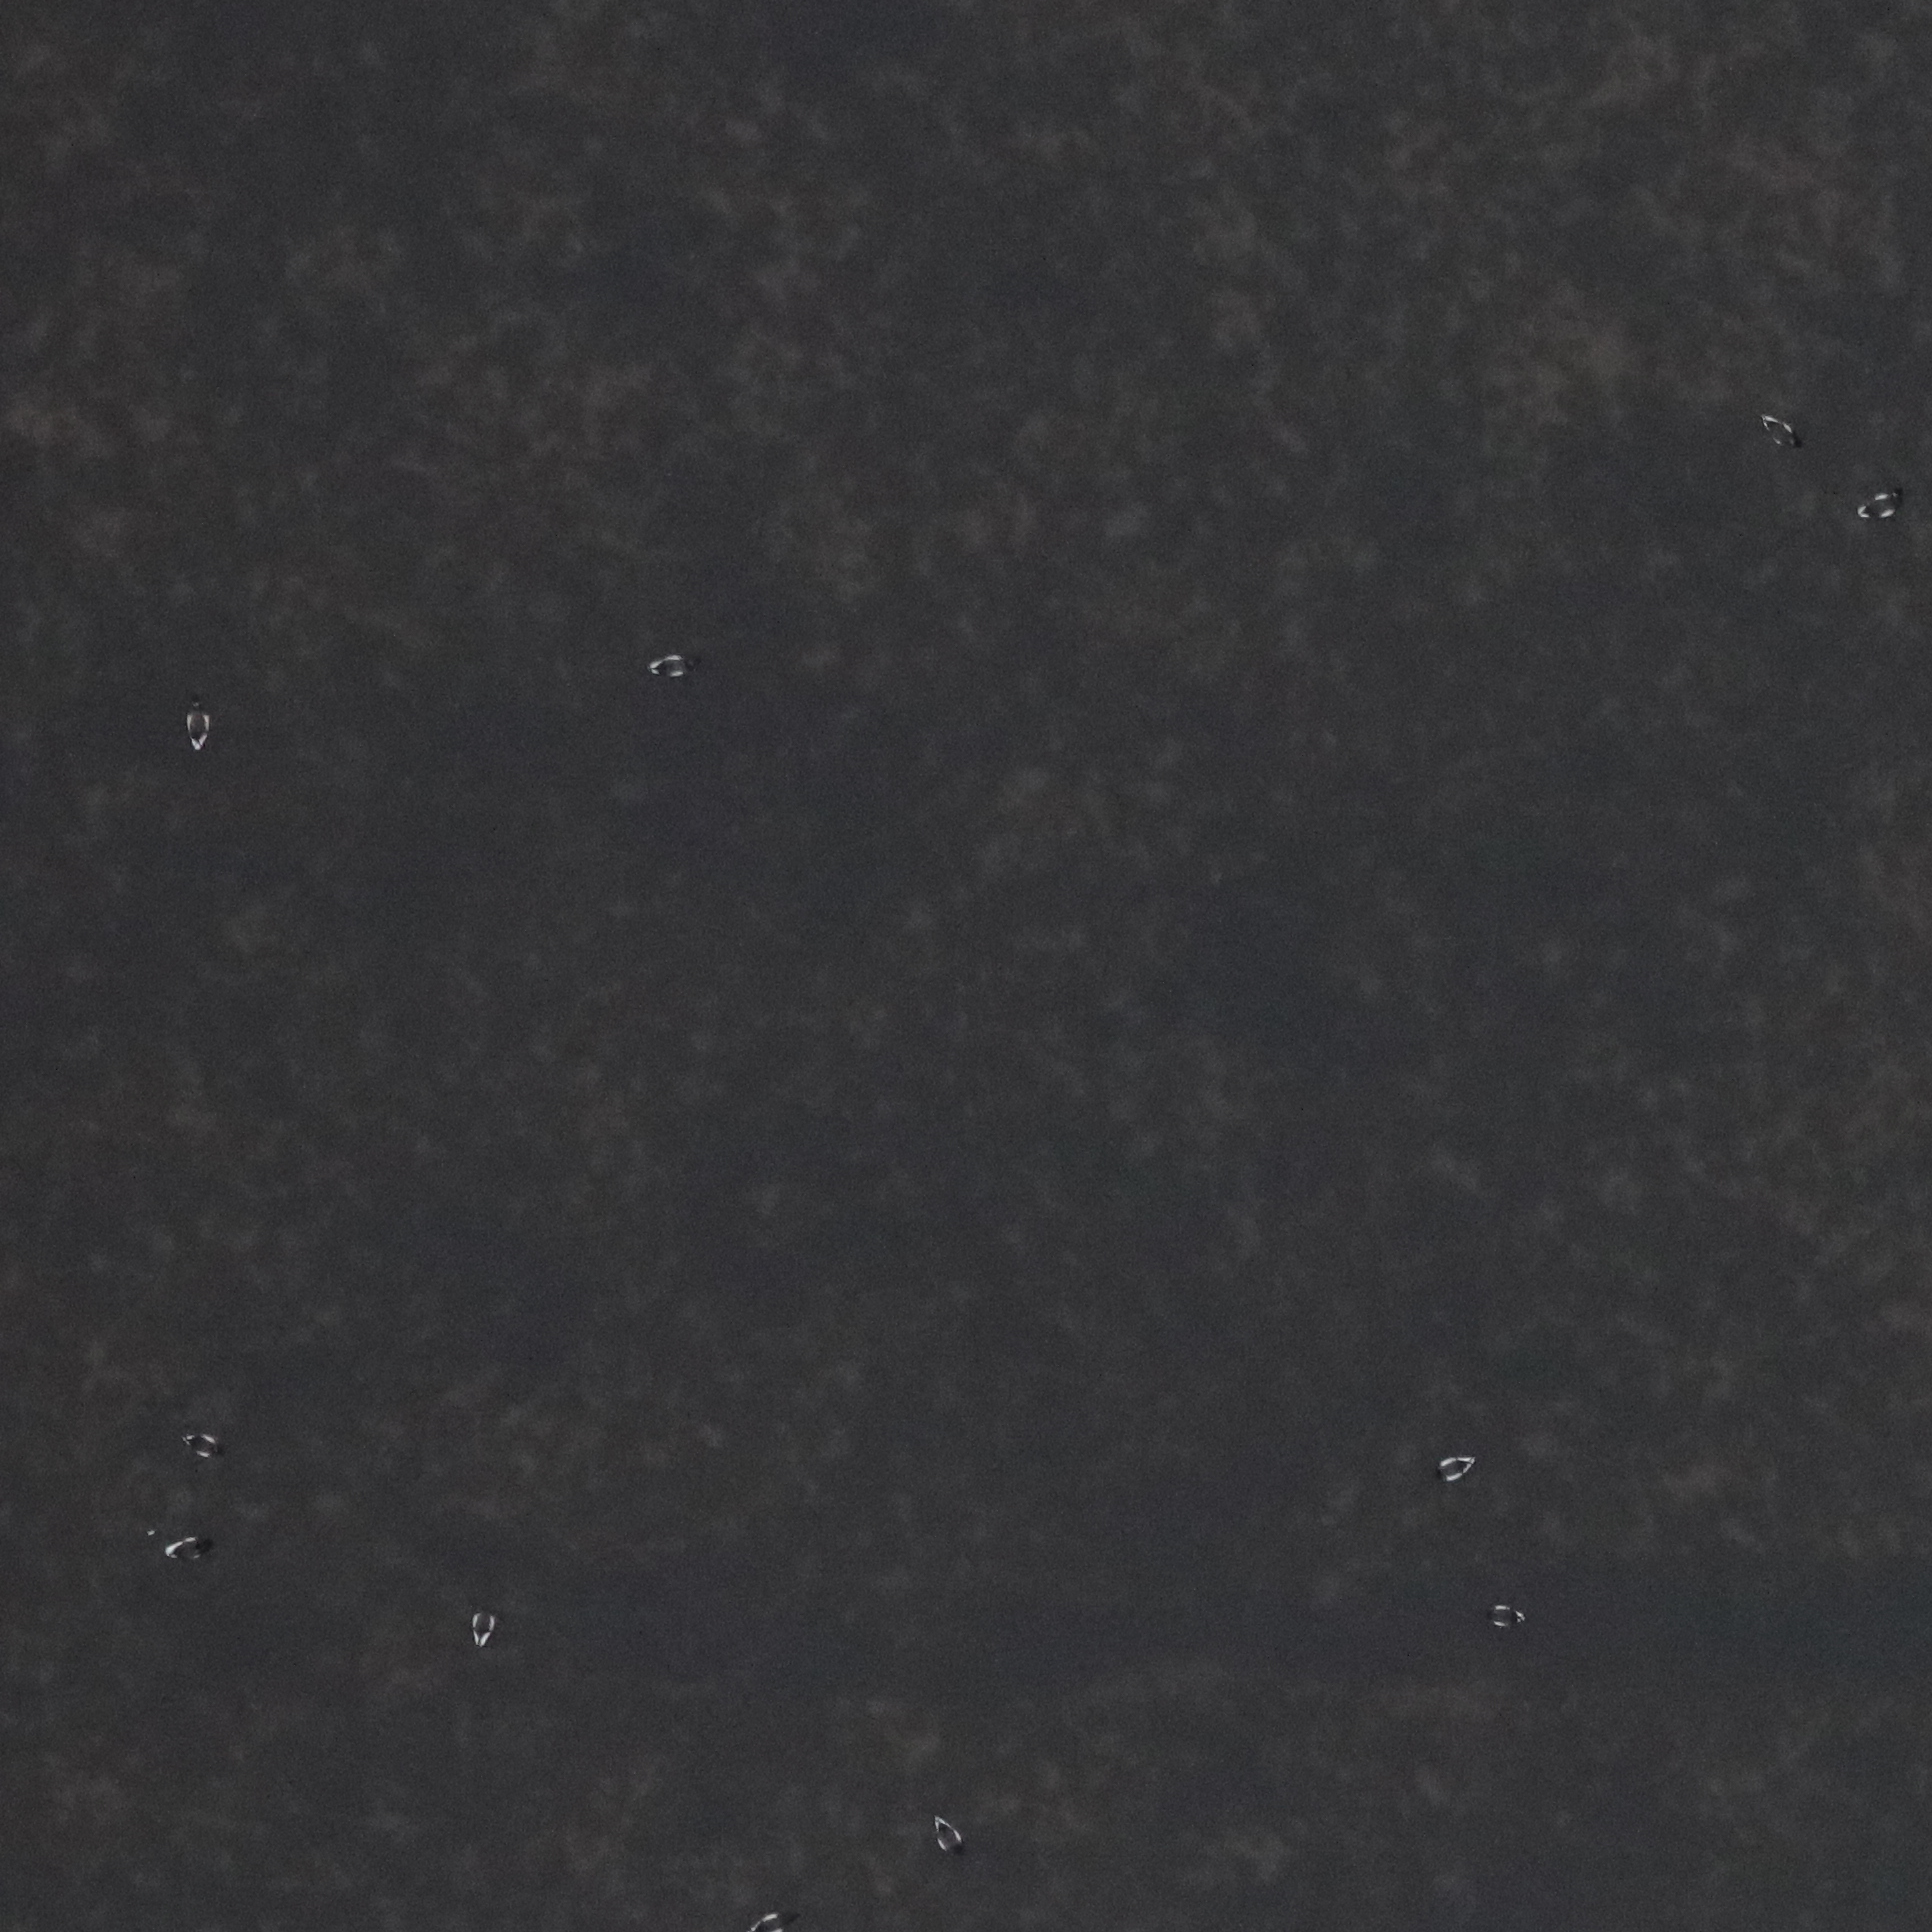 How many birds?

11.